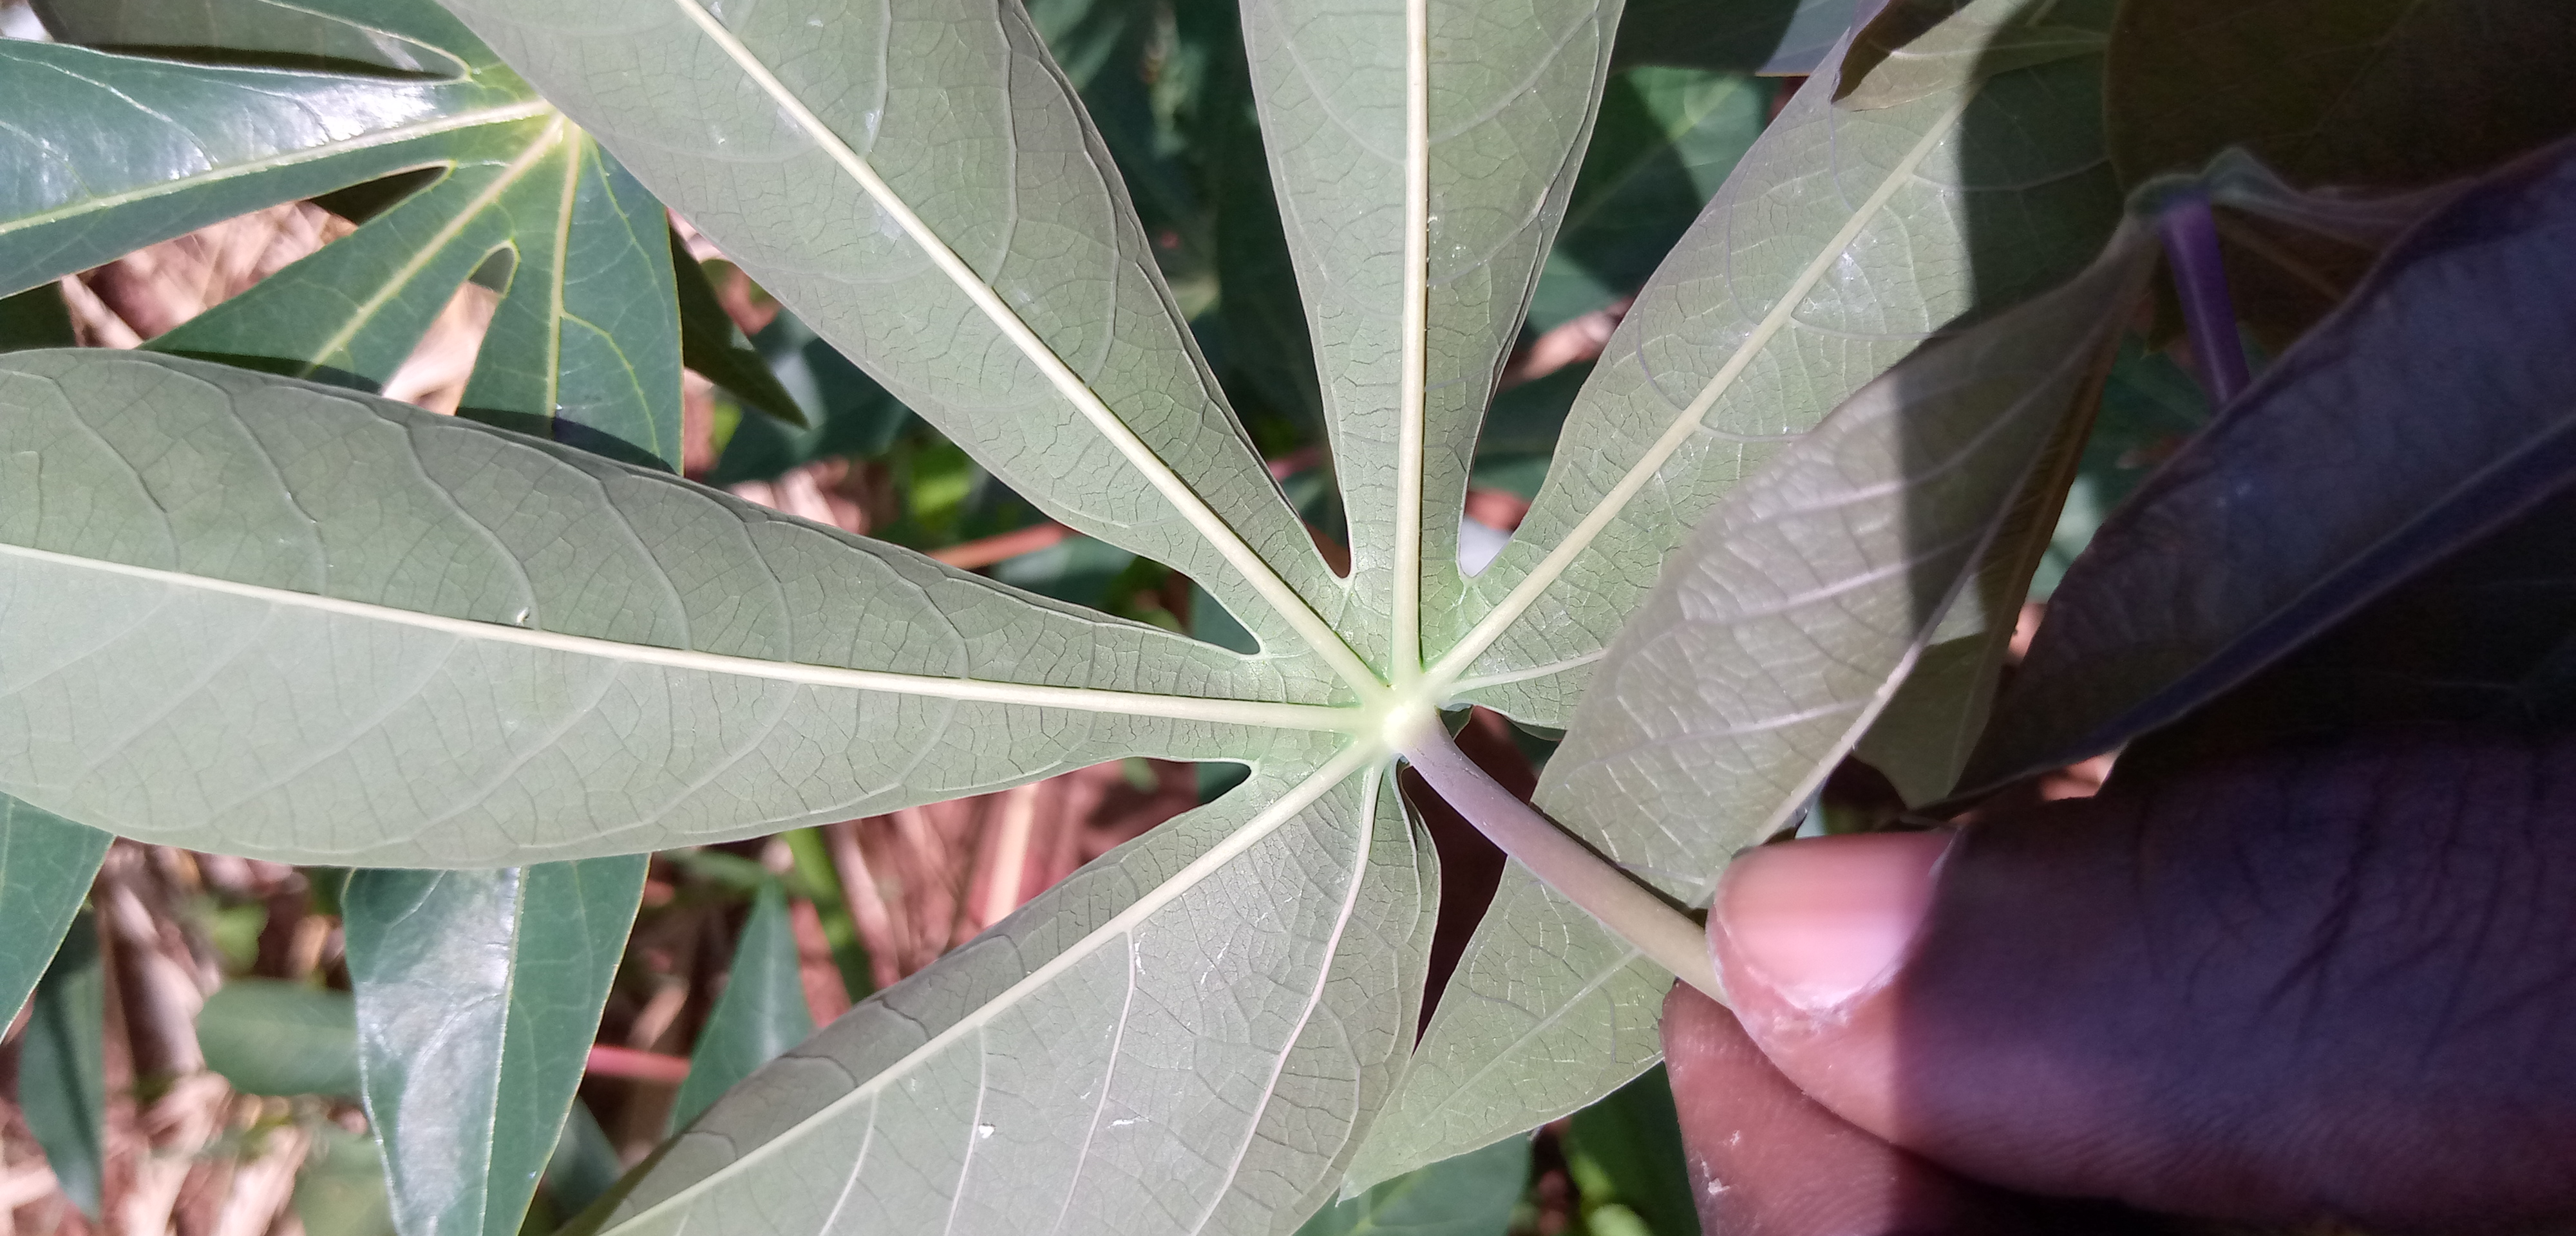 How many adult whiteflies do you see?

2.